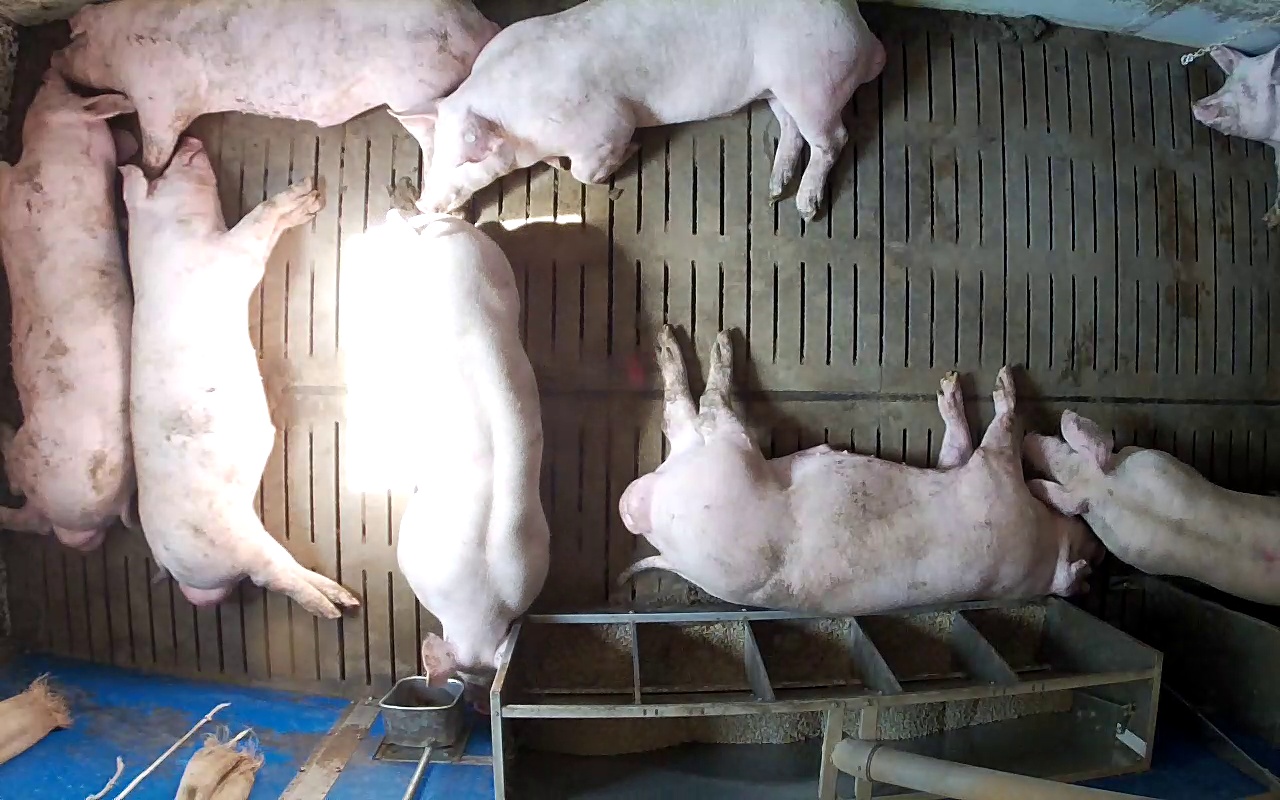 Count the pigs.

8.